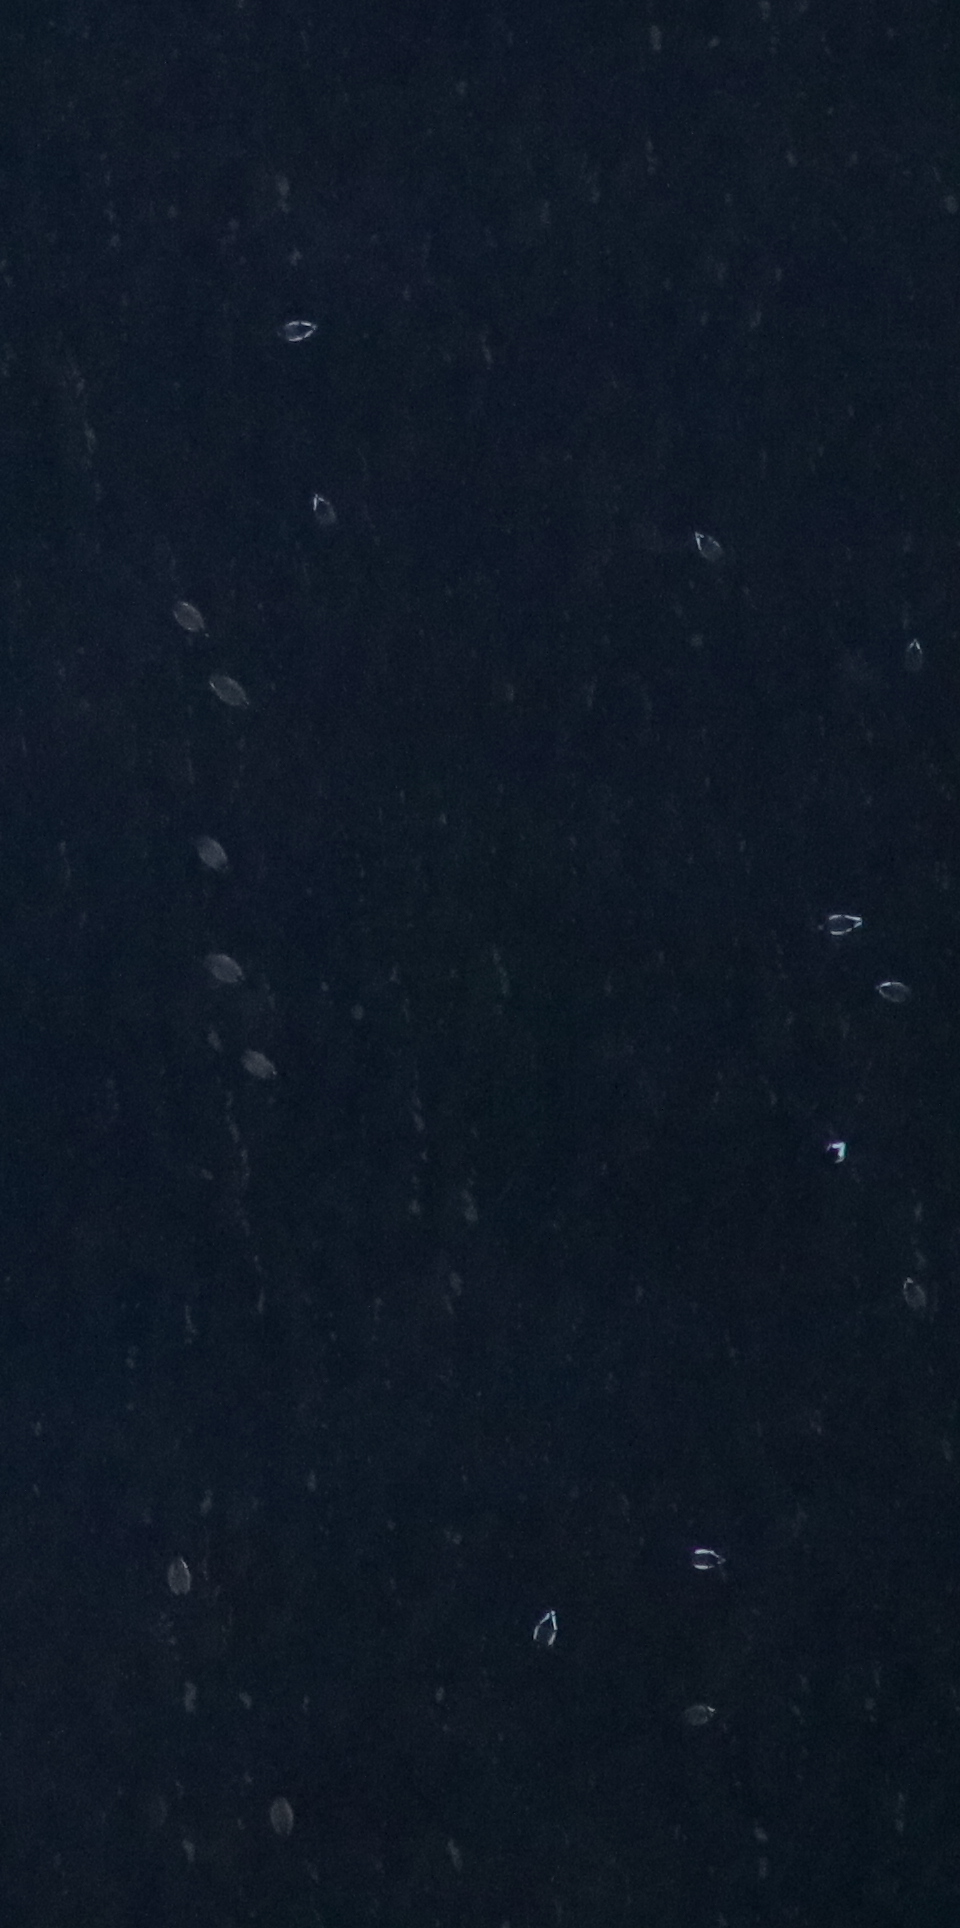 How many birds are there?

18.